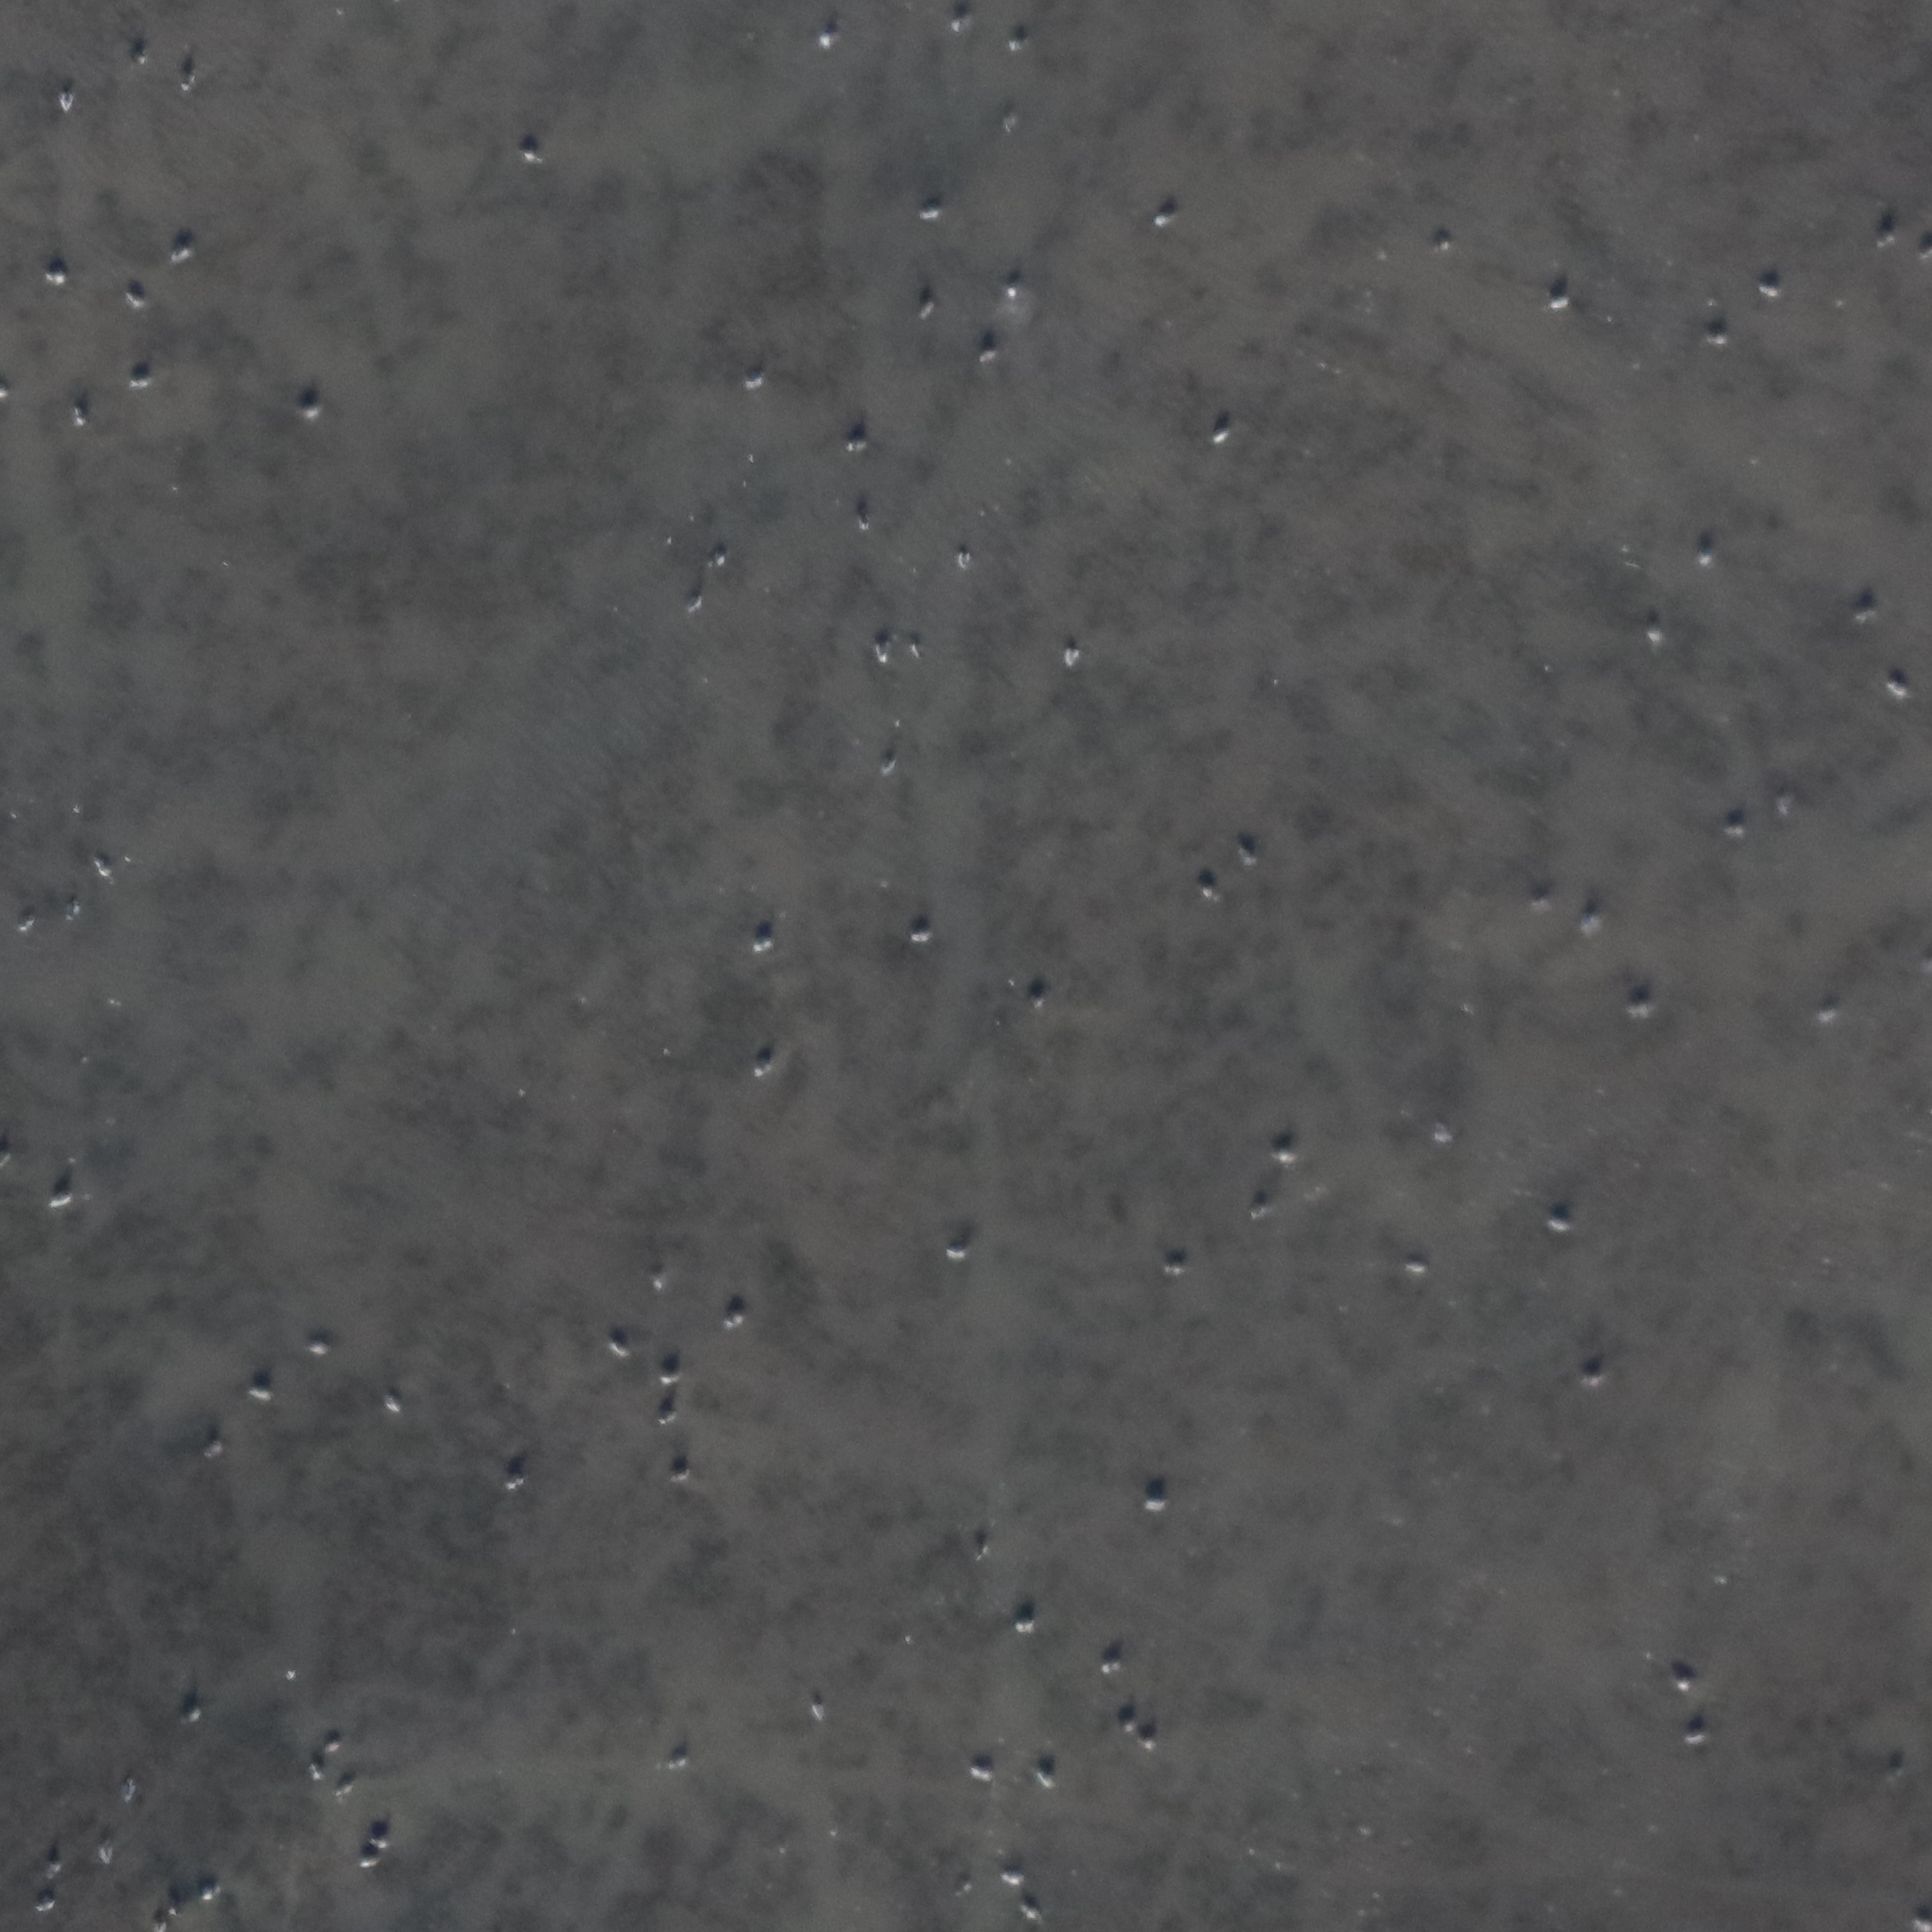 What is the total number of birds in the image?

105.